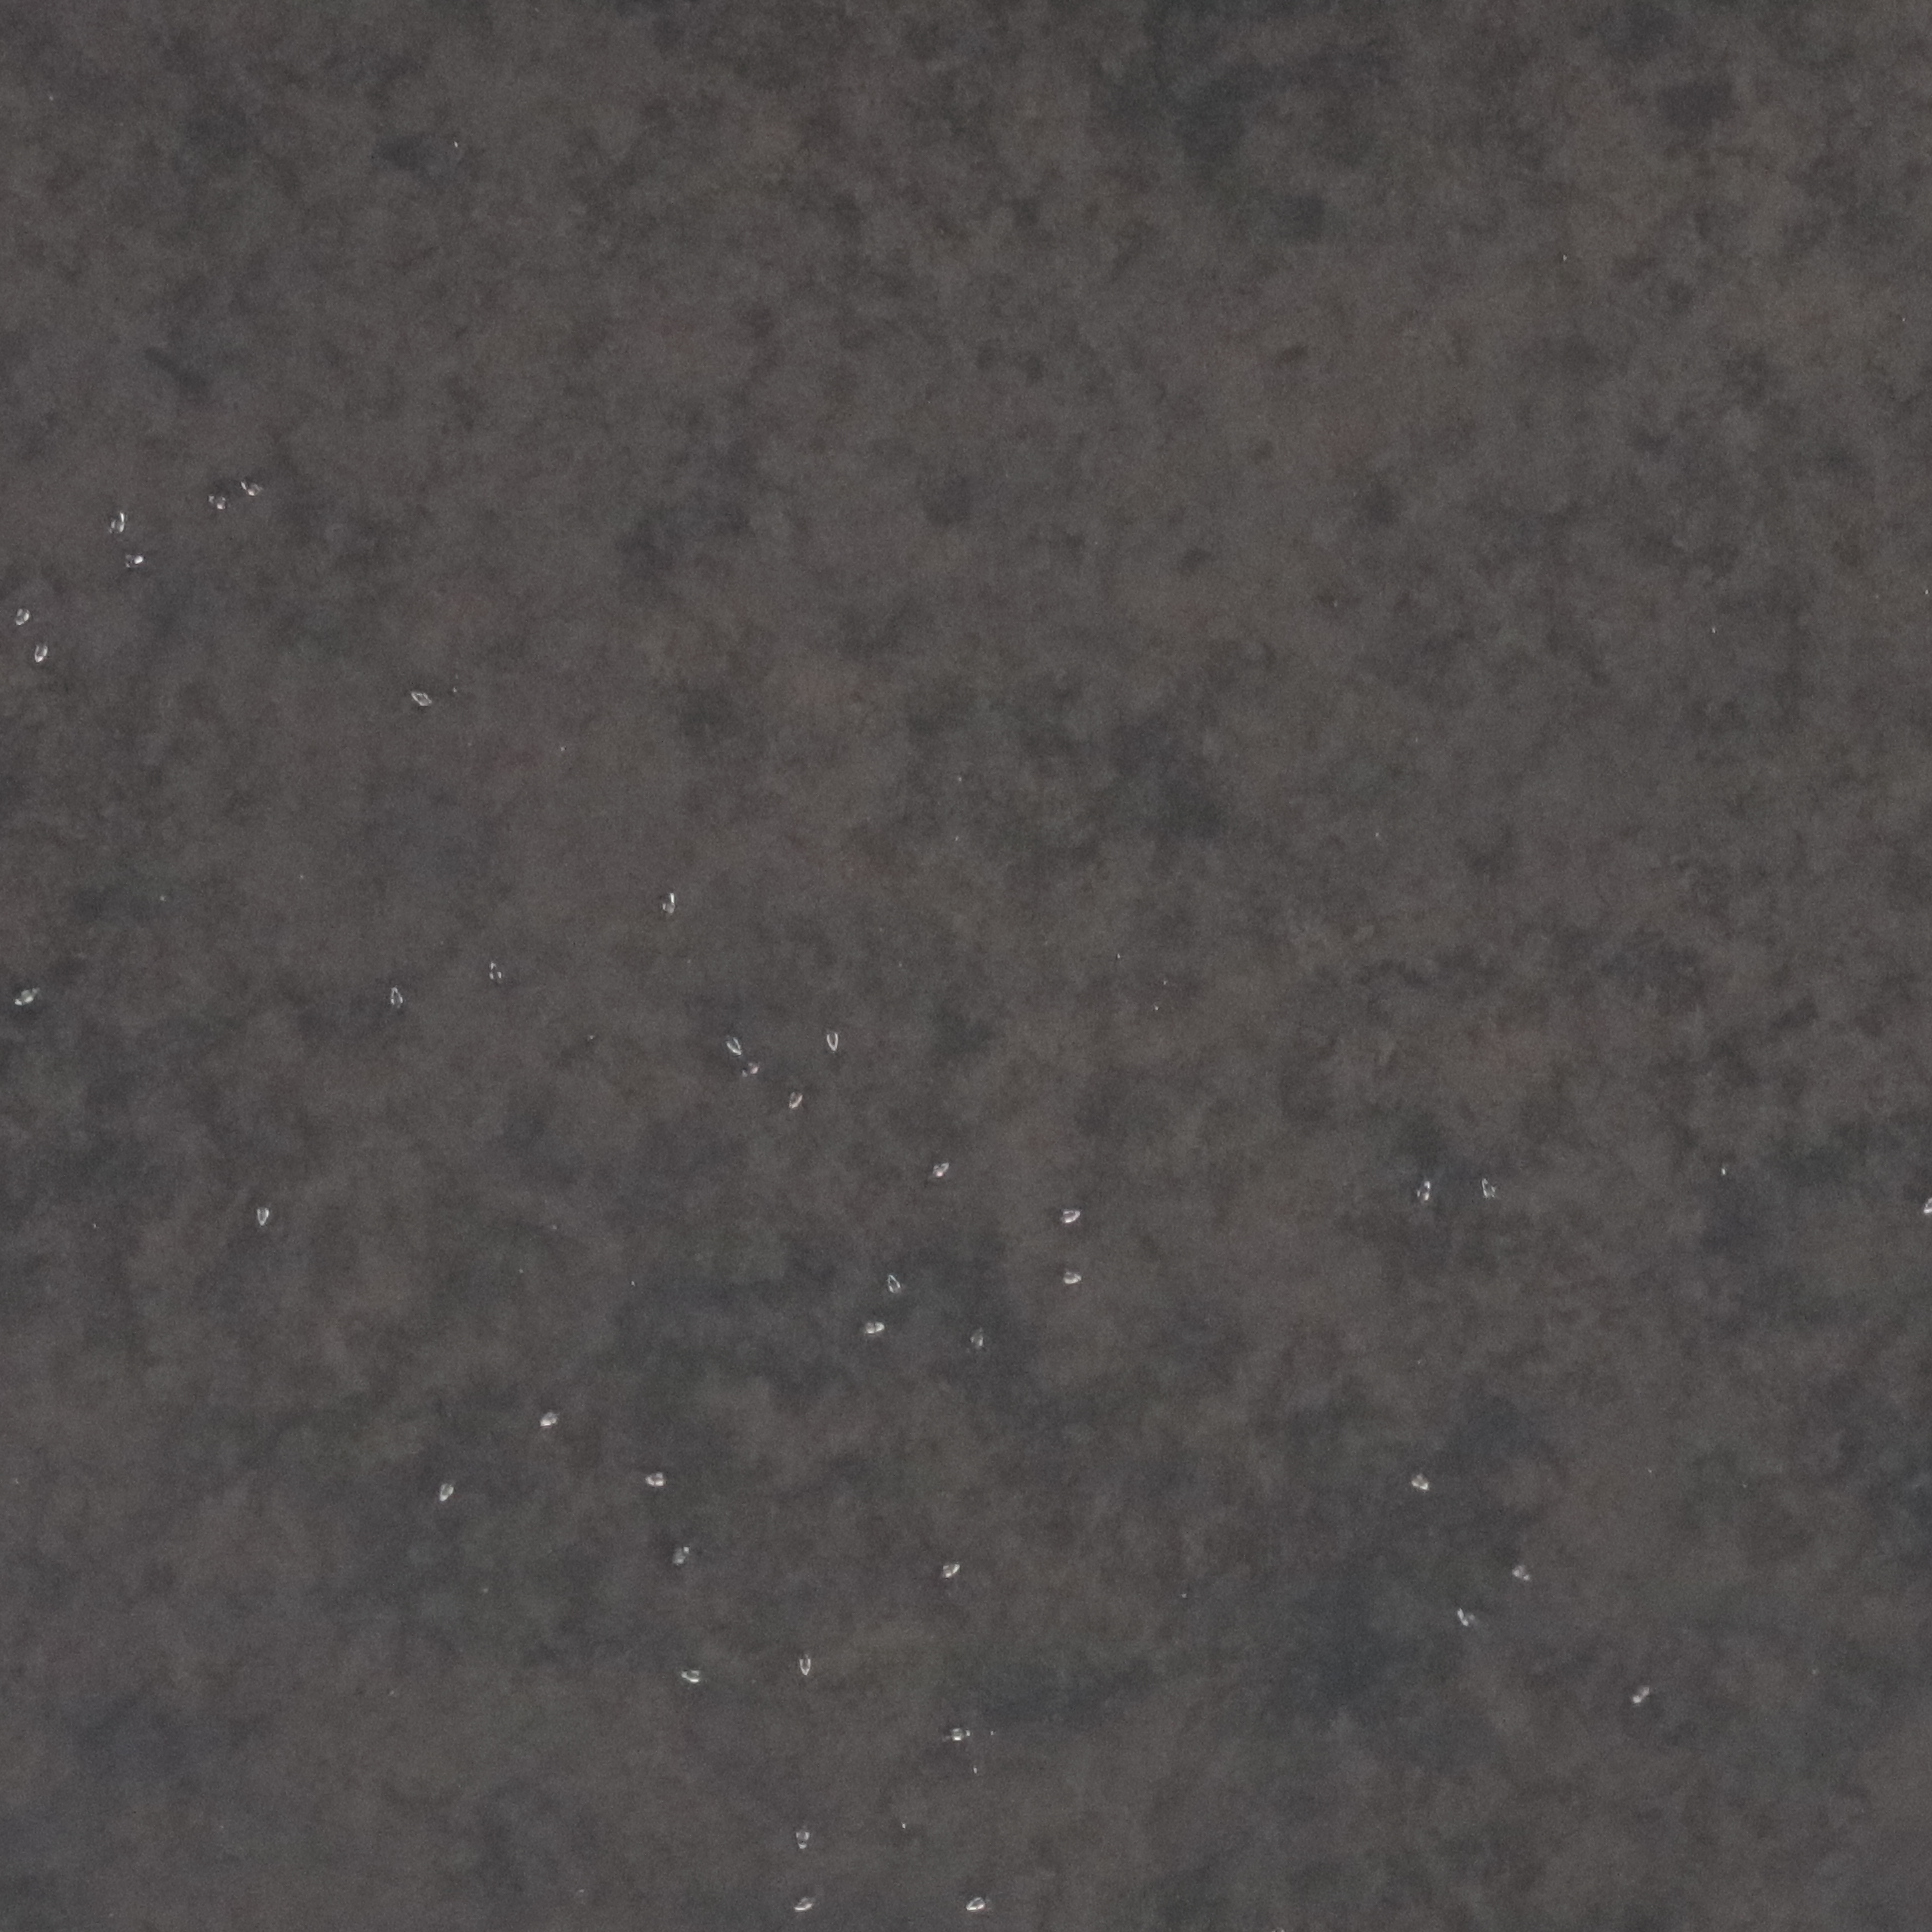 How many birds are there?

39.